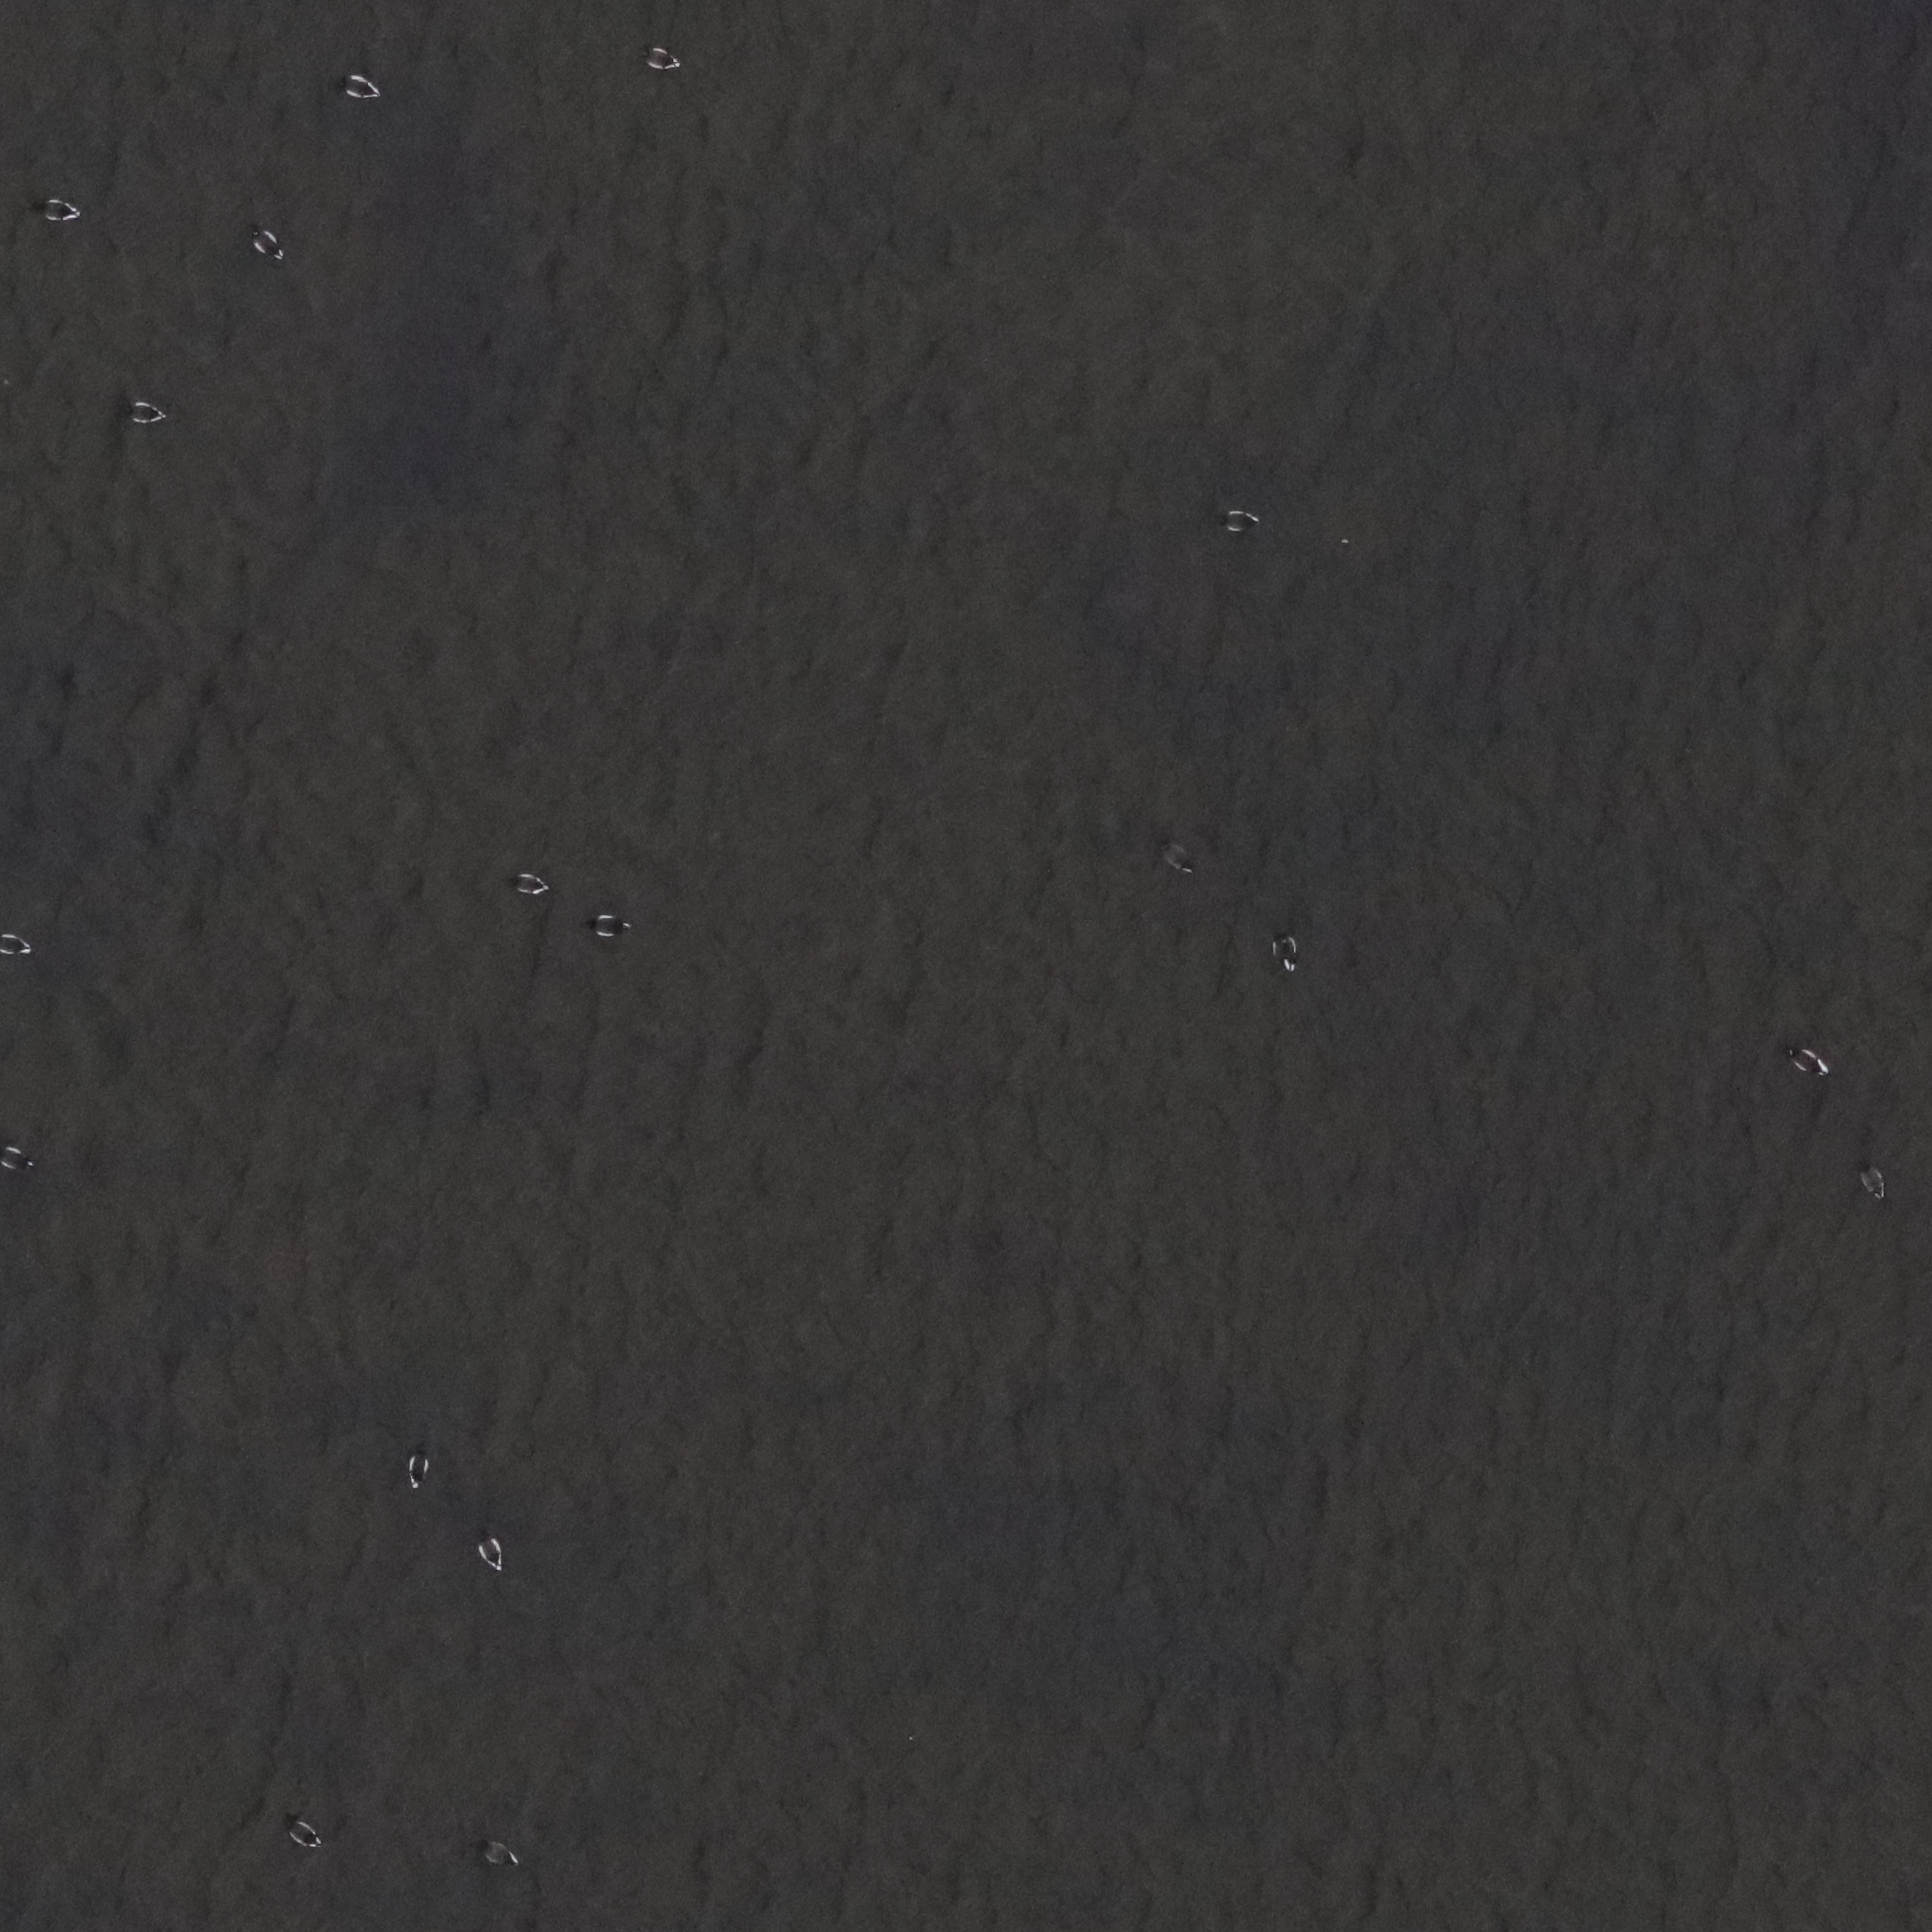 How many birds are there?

18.